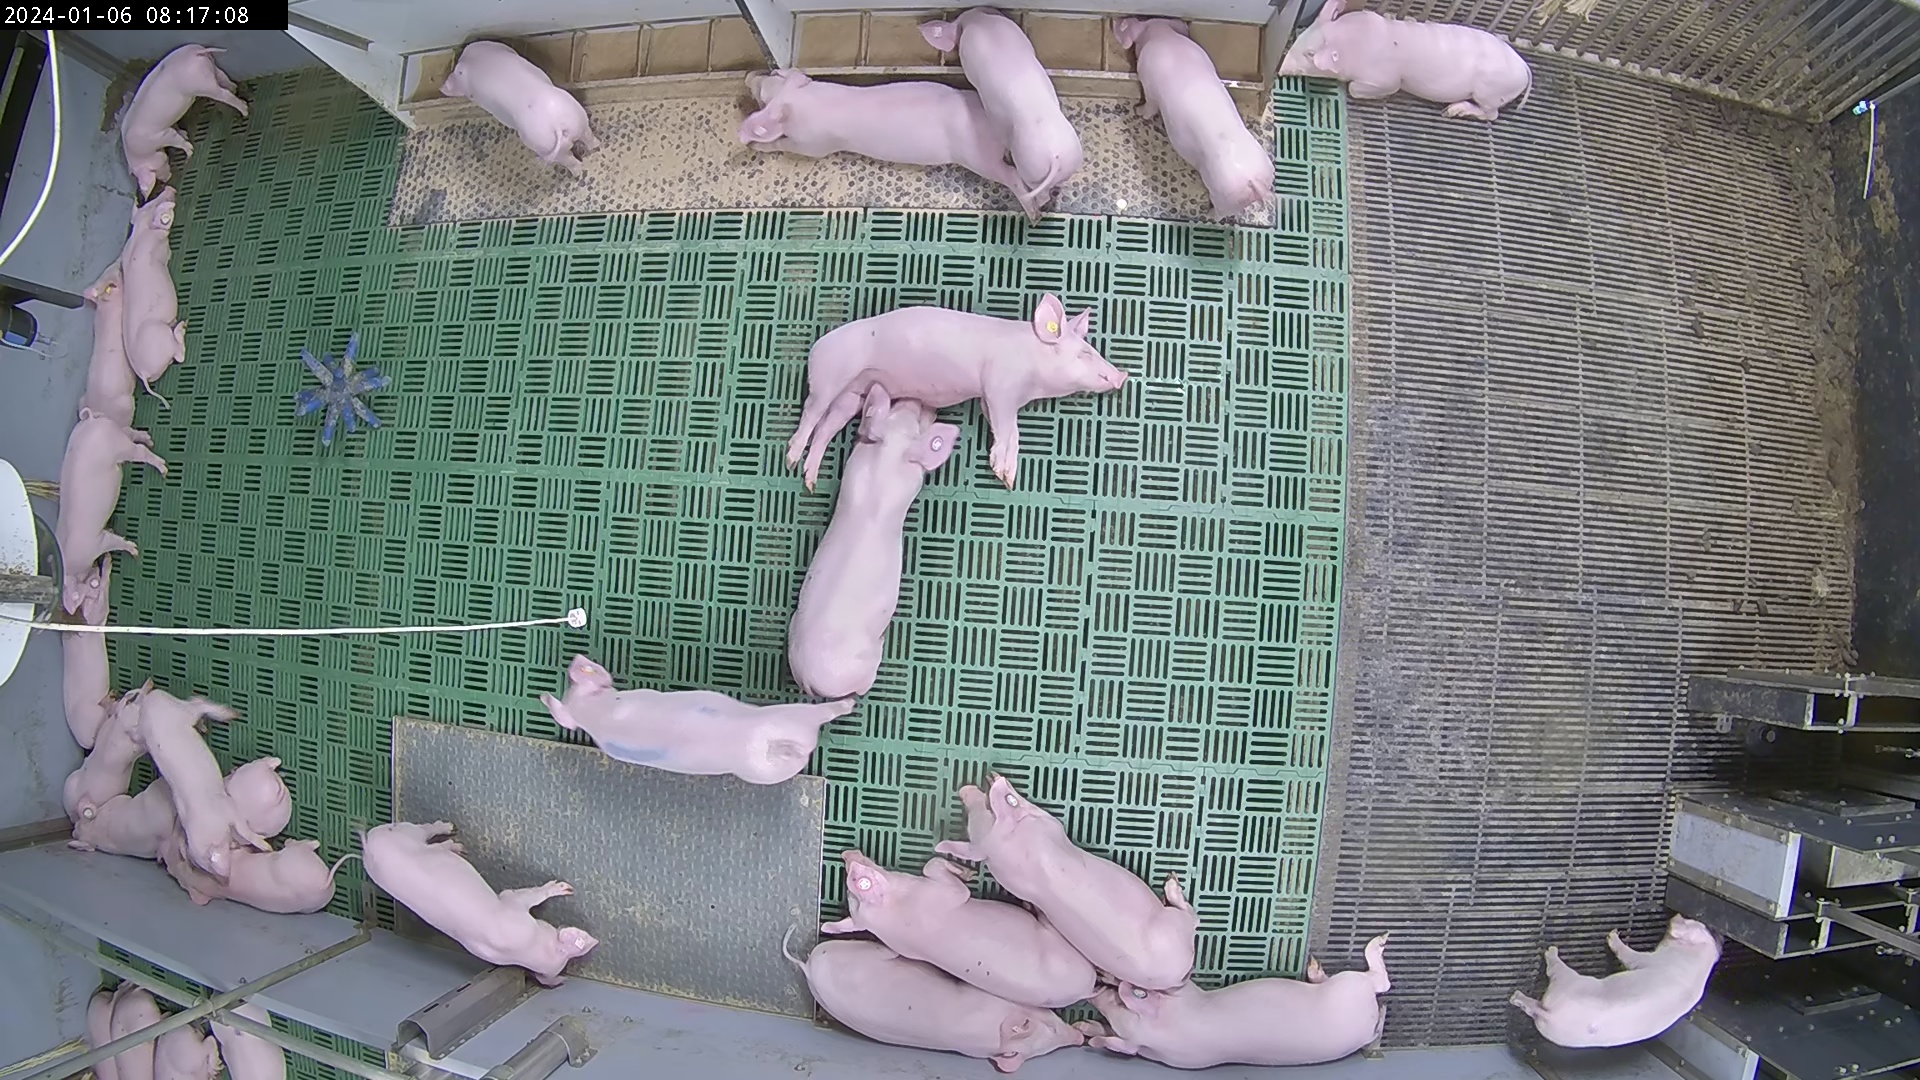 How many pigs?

28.